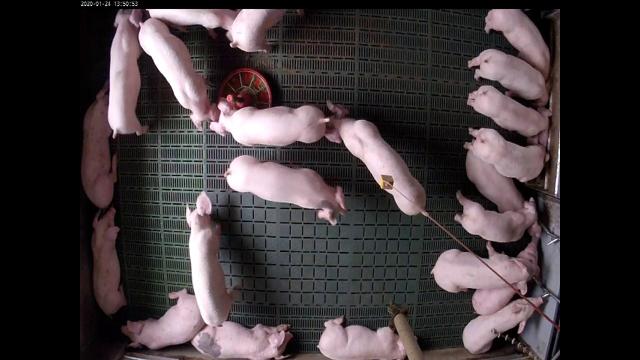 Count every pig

22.